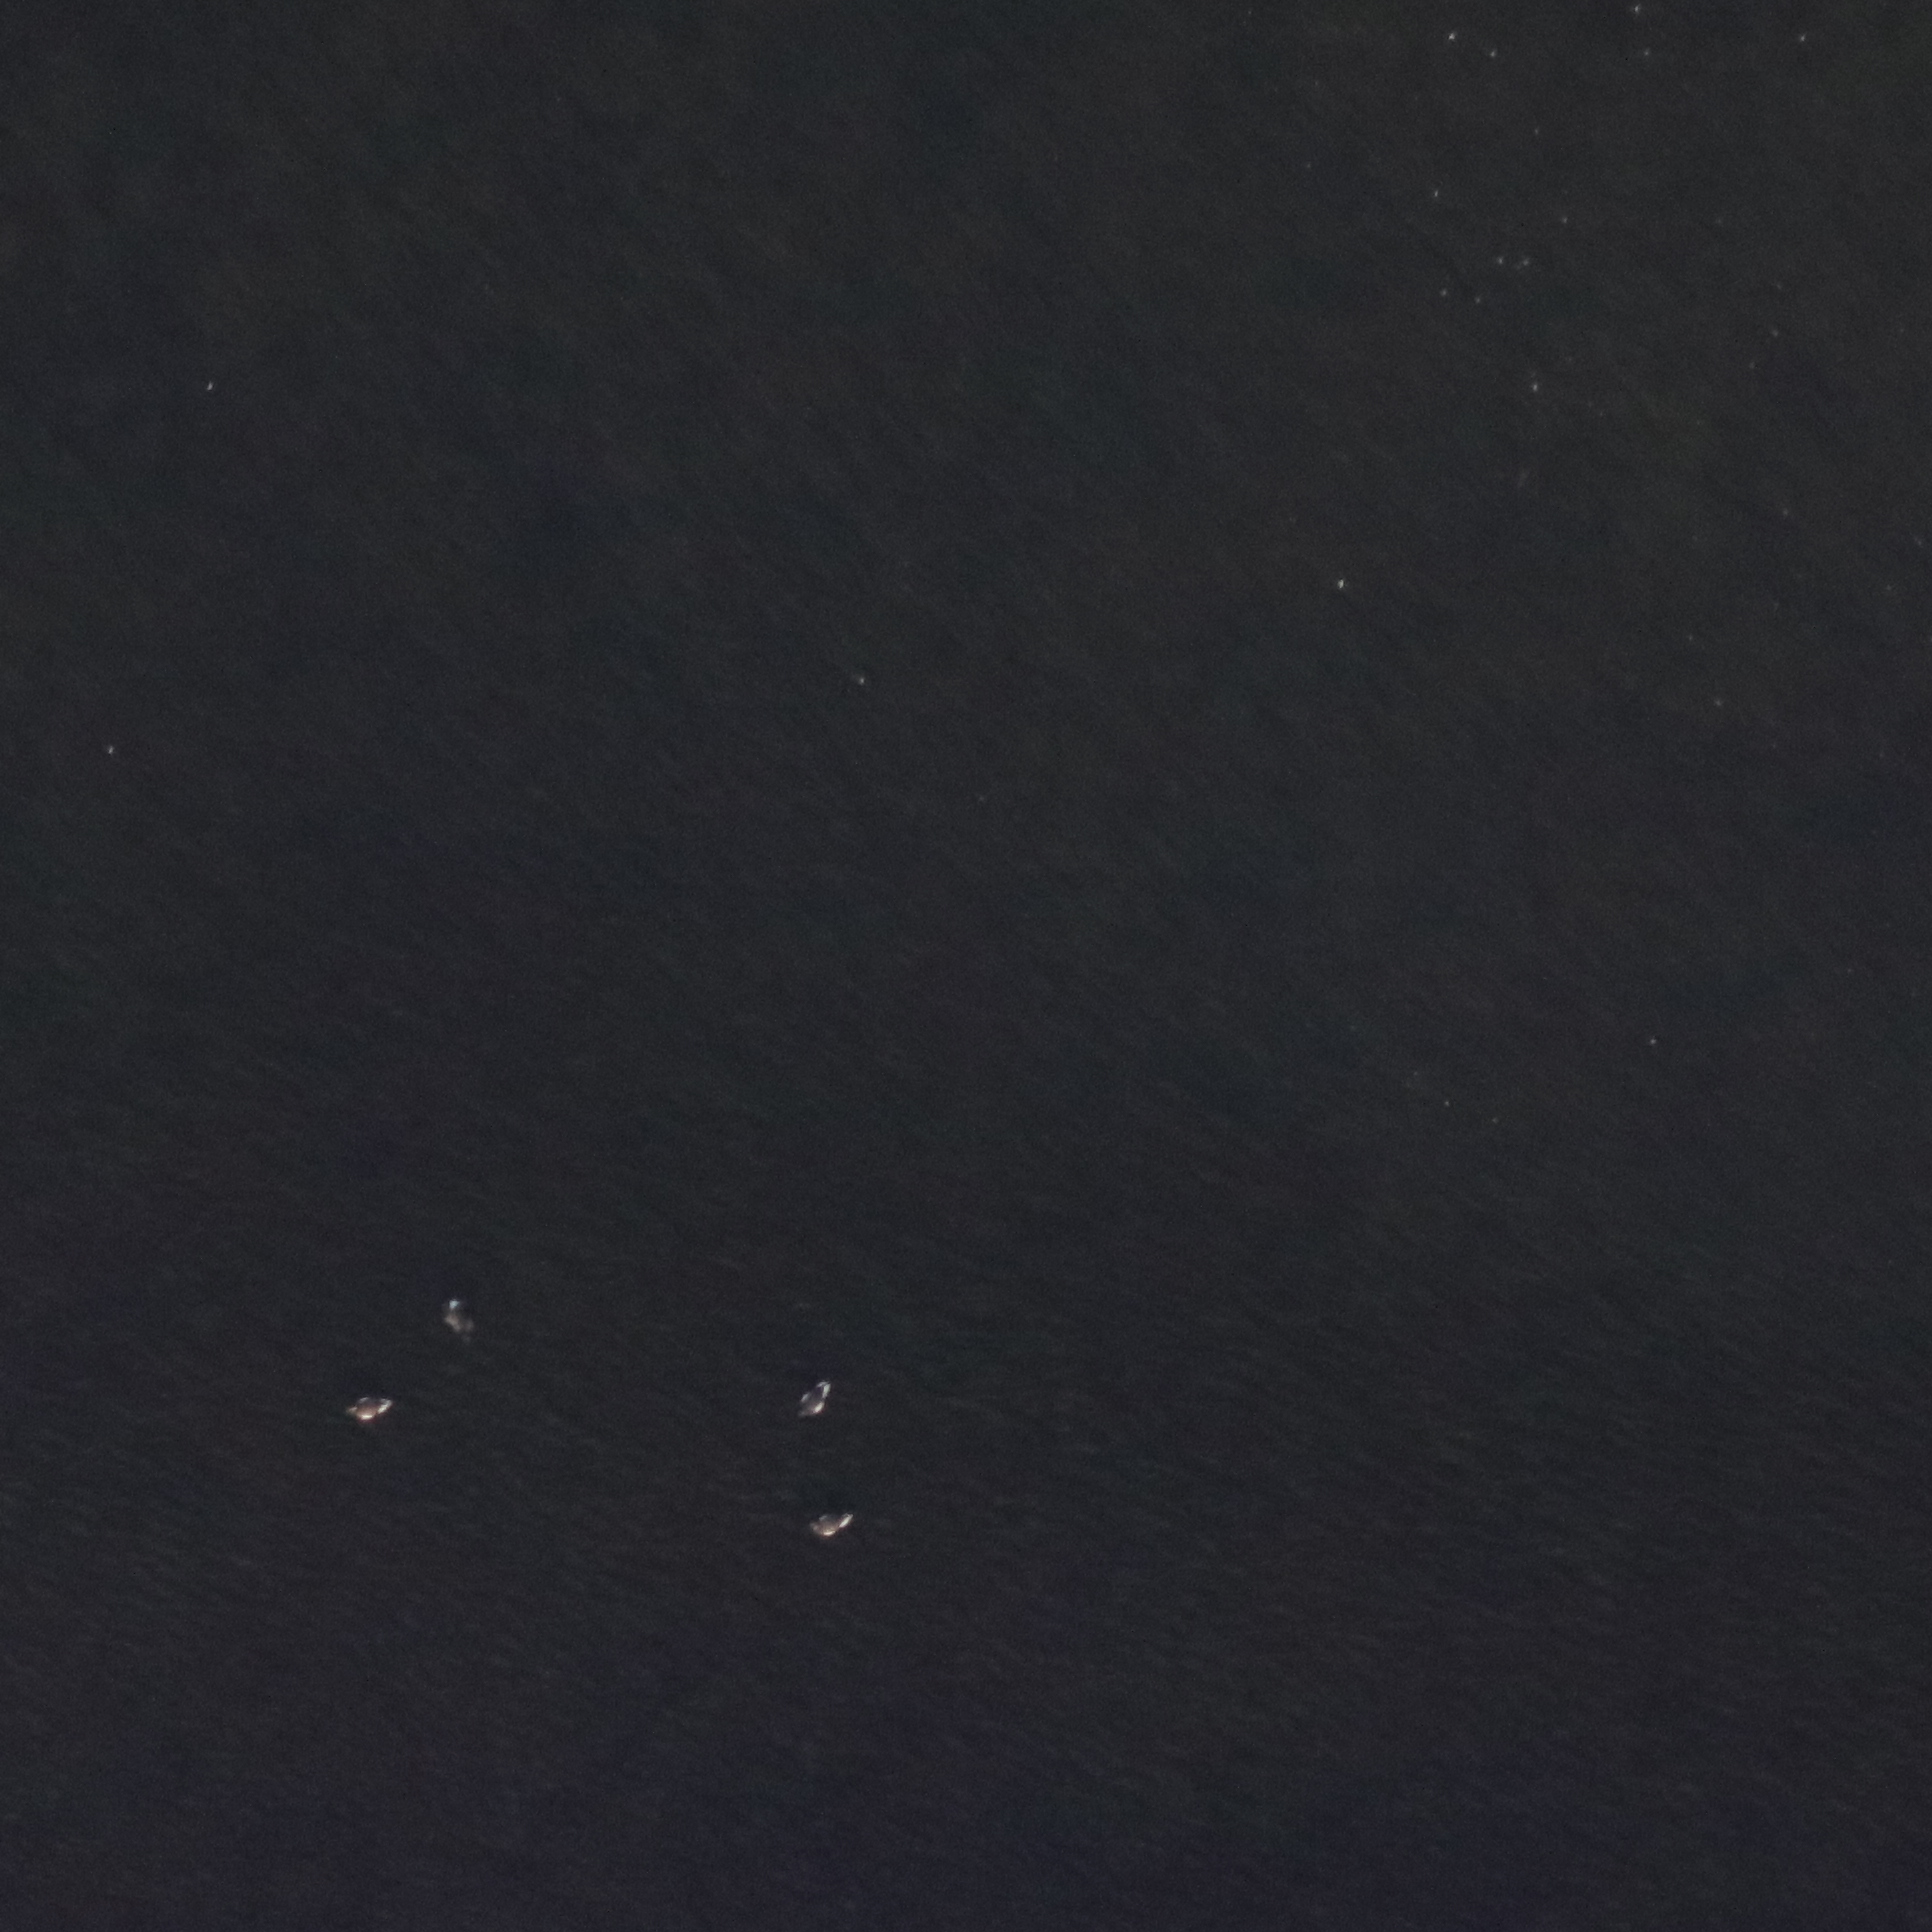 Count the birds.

4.